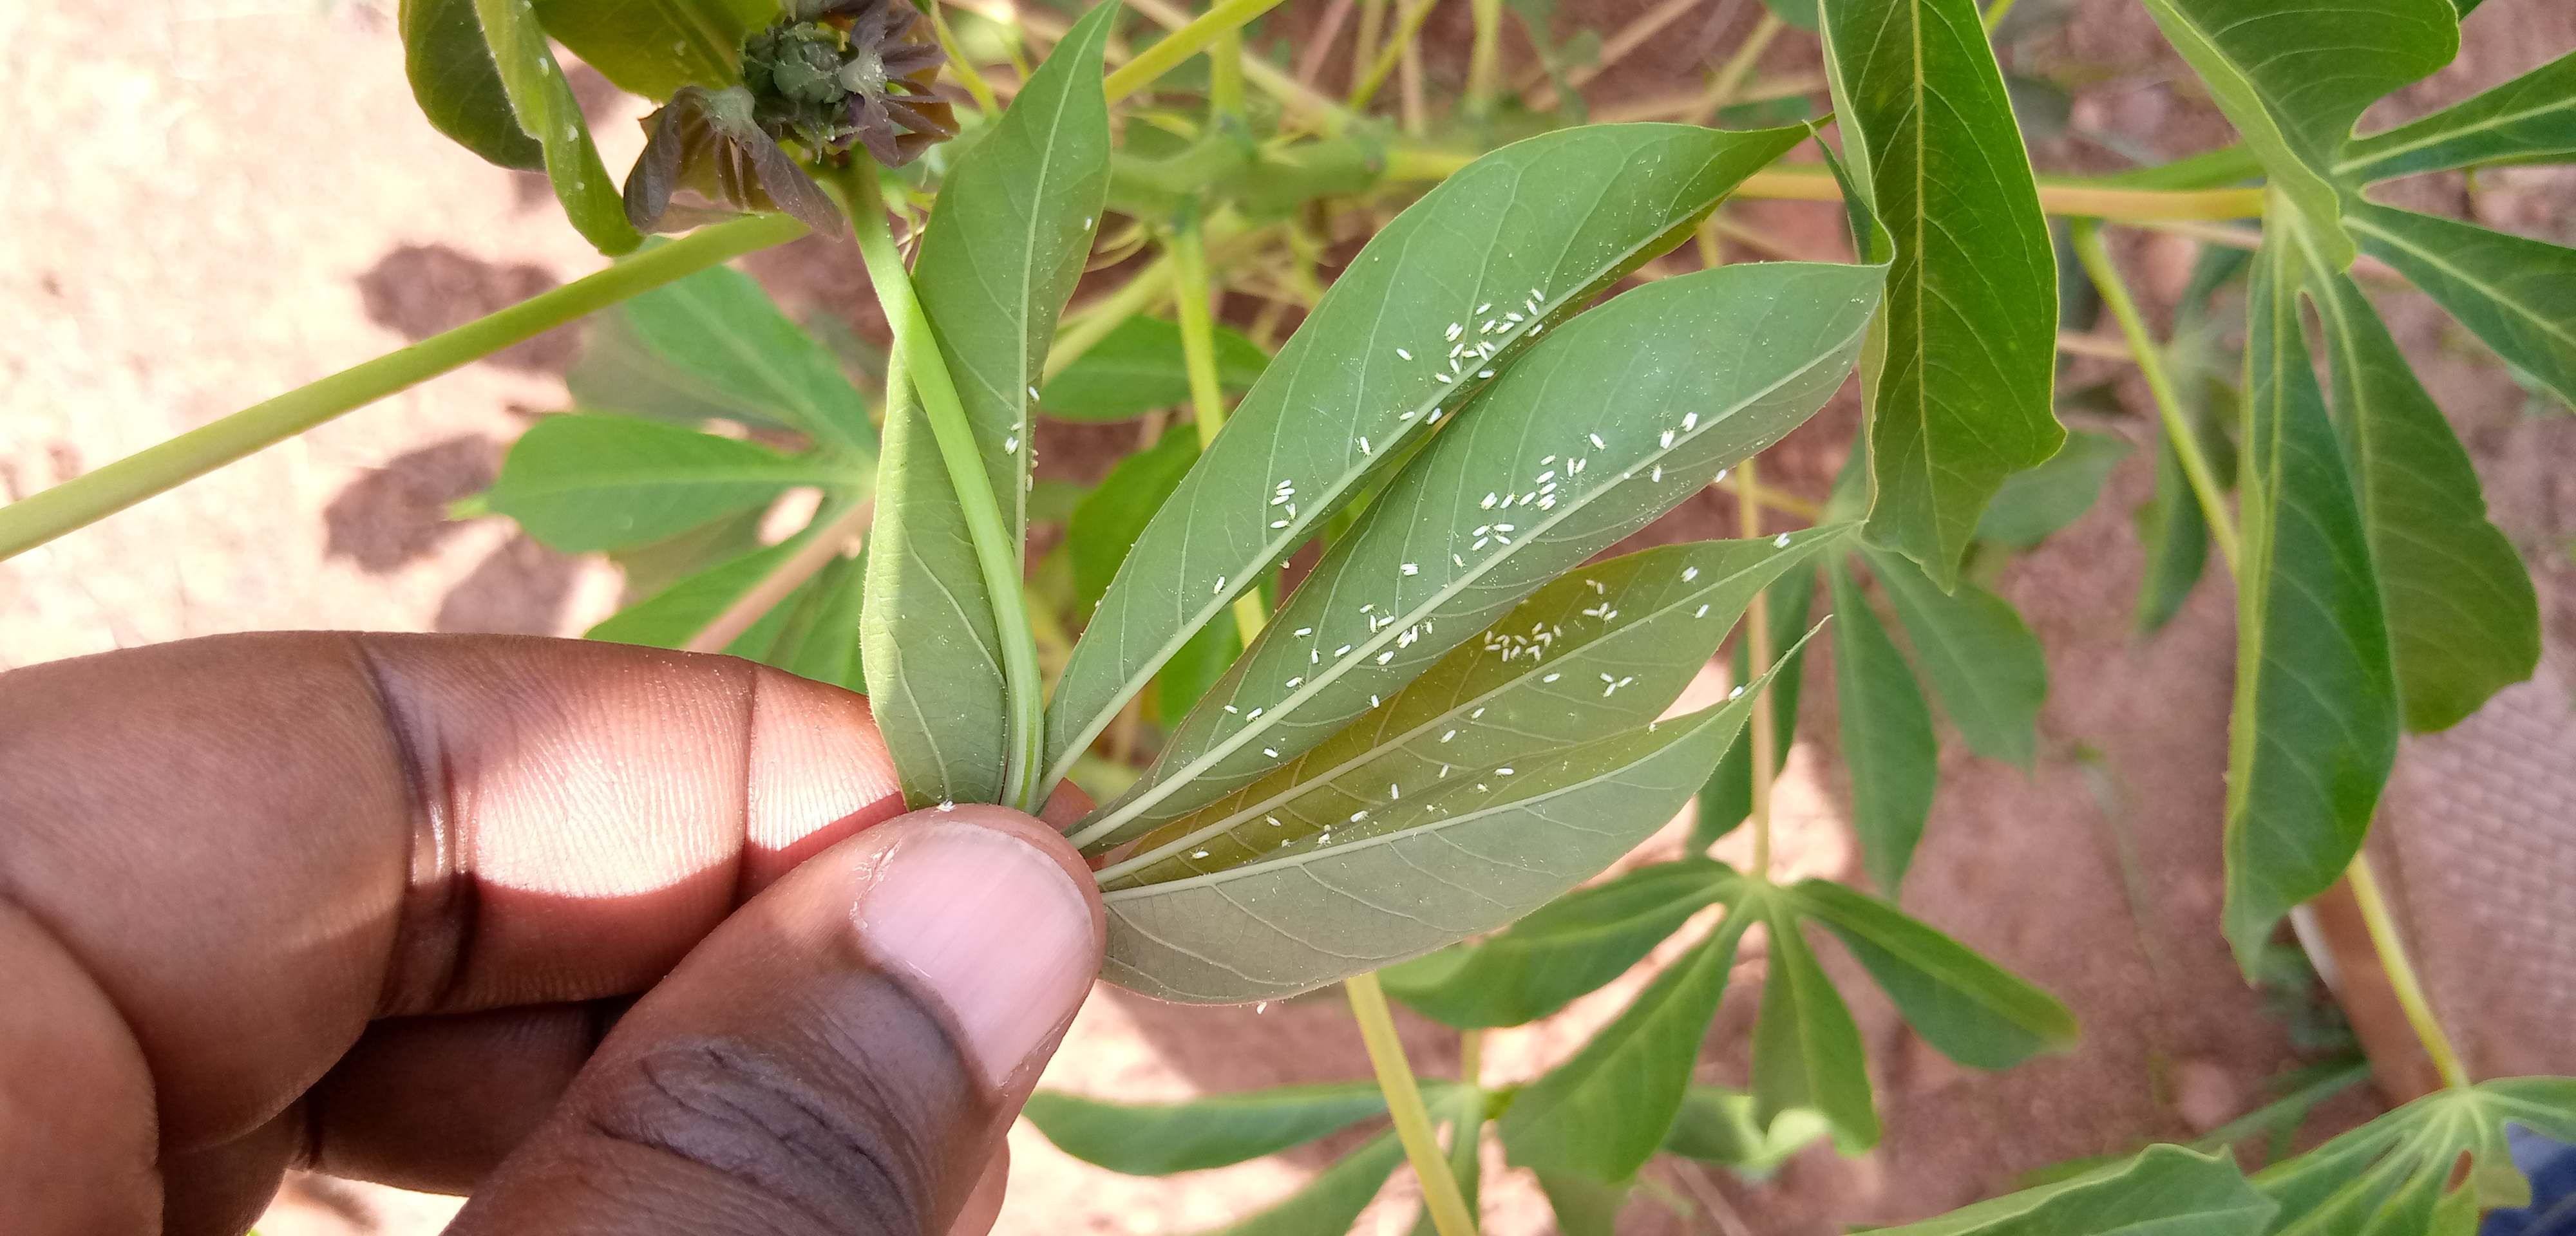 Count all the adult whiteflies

121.